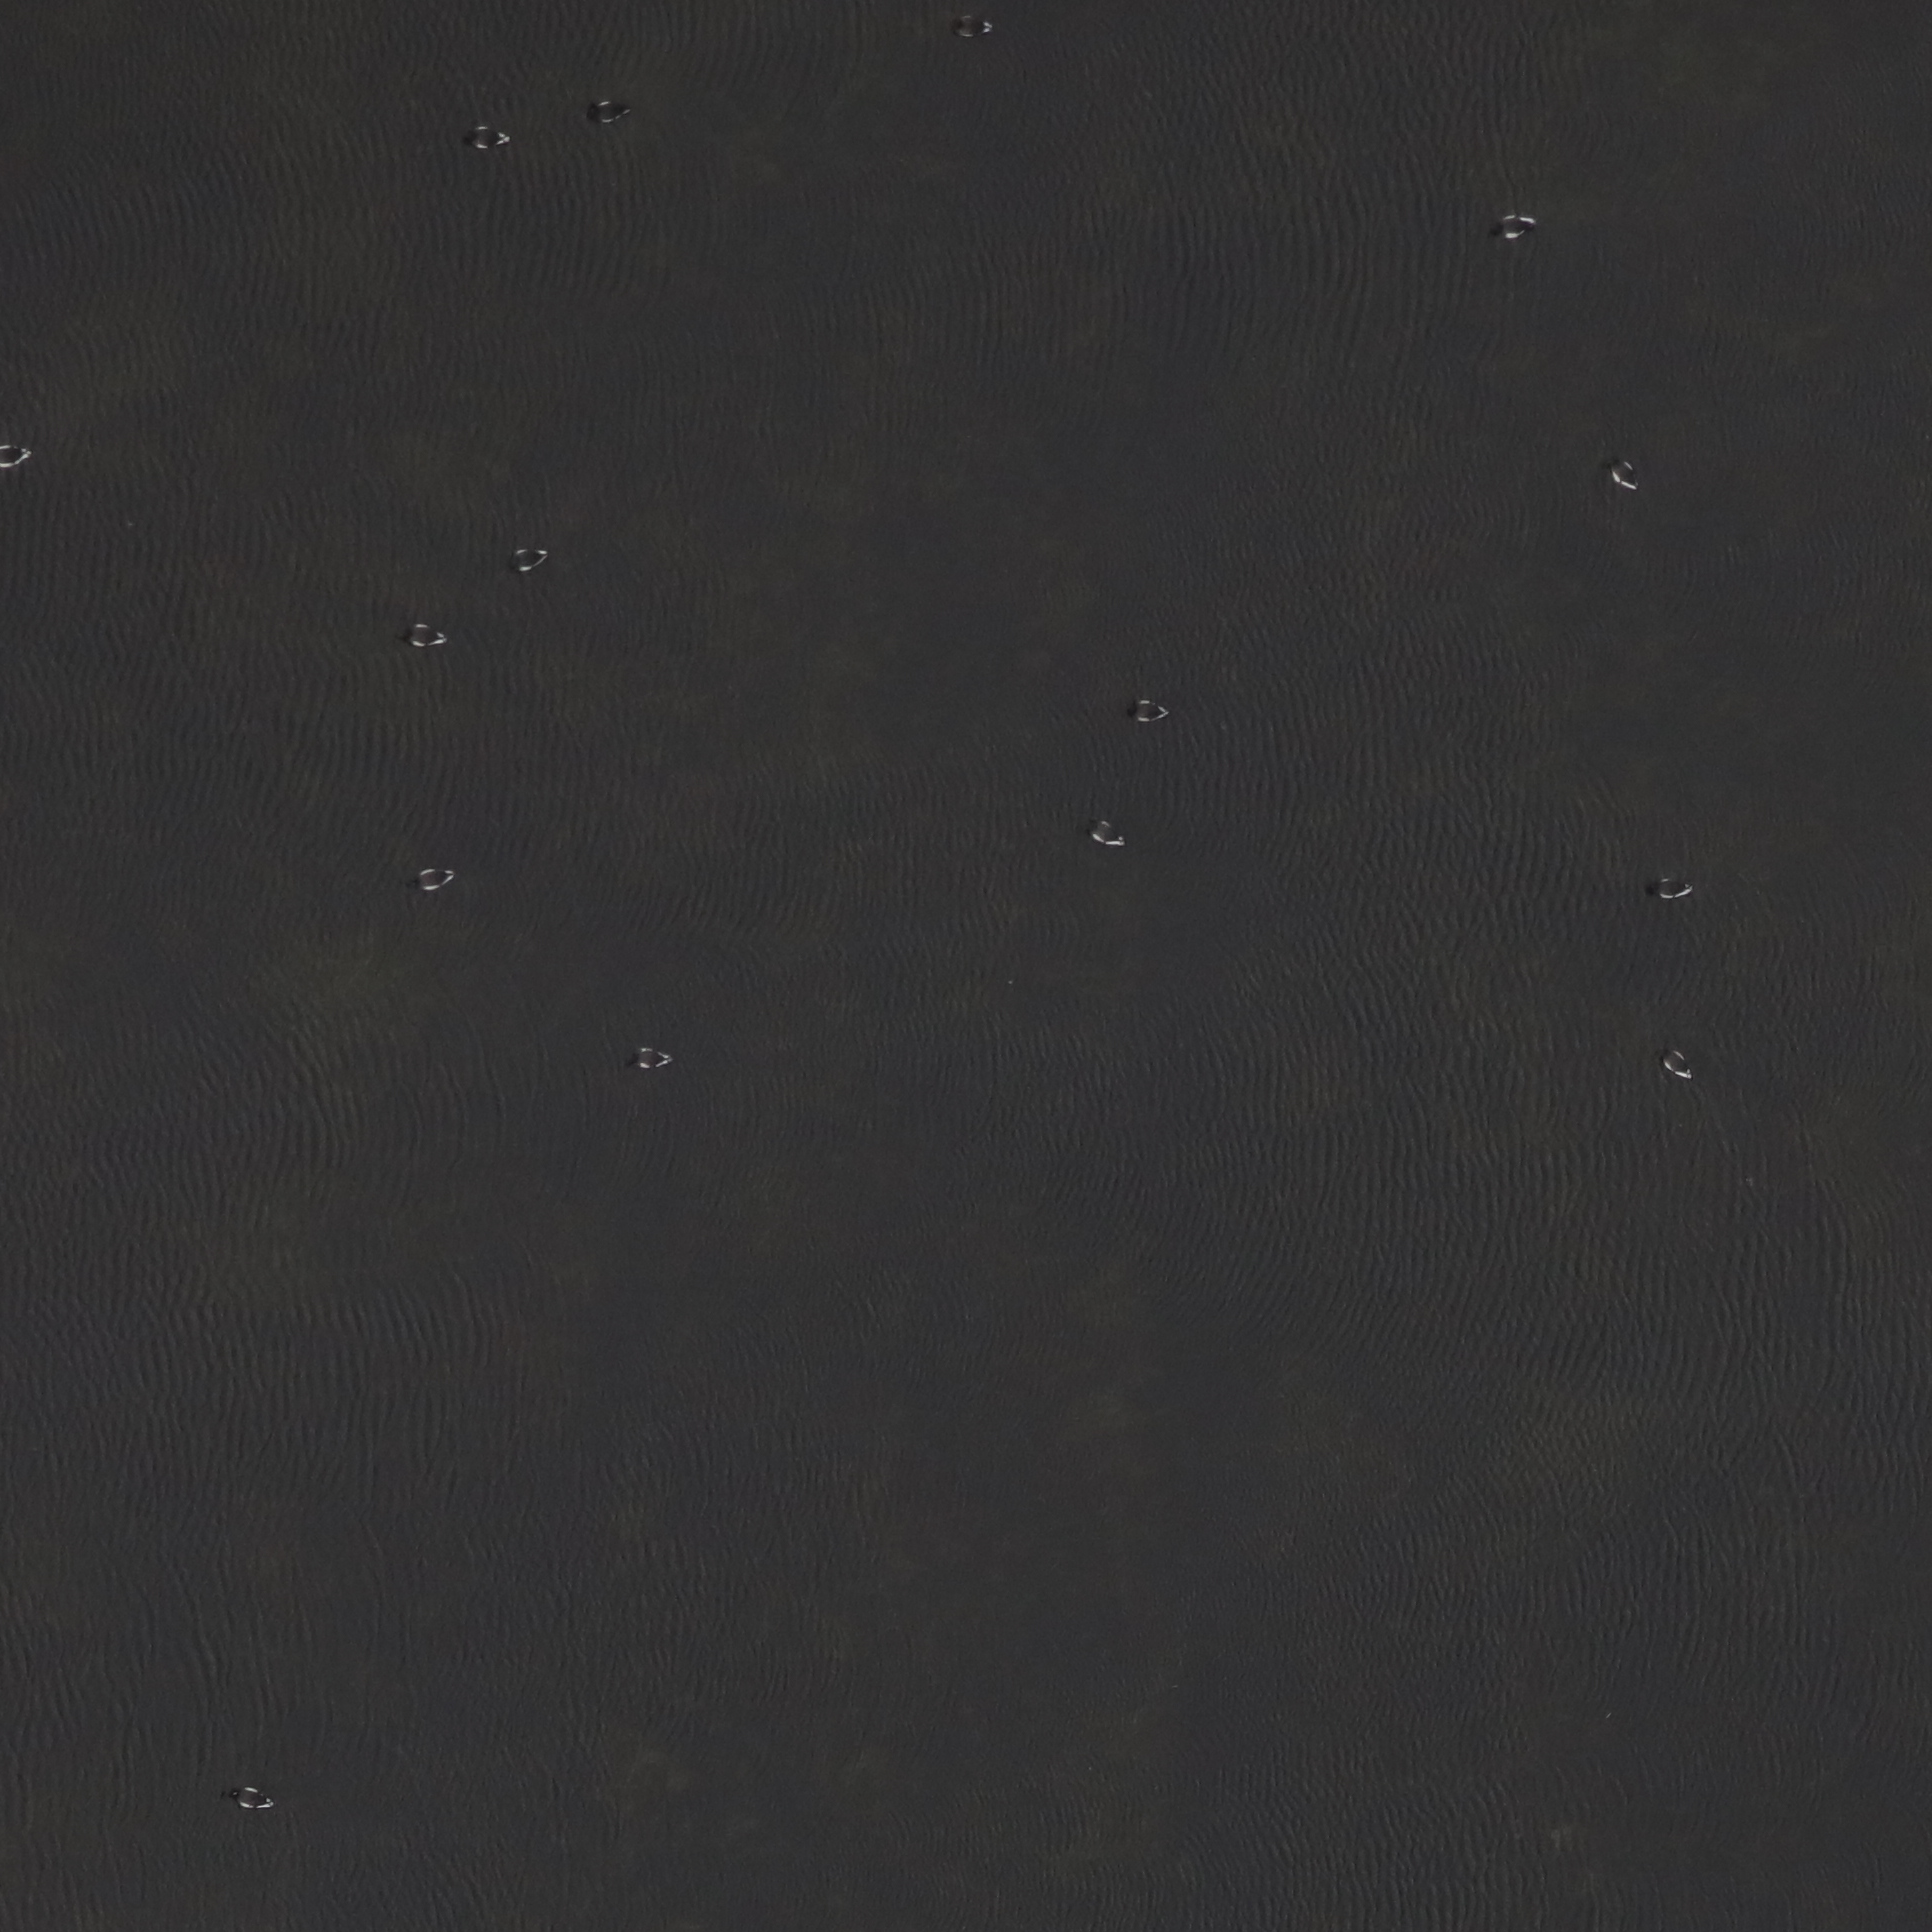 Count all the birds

15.